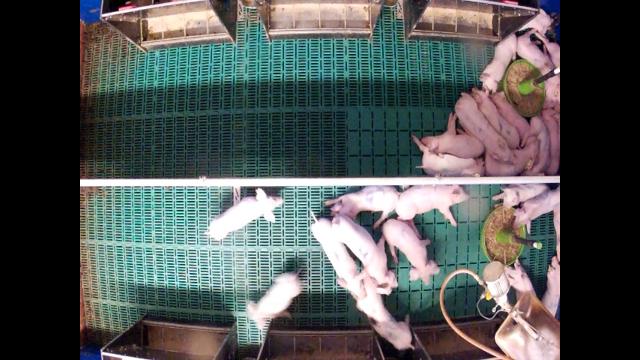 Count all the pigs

26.